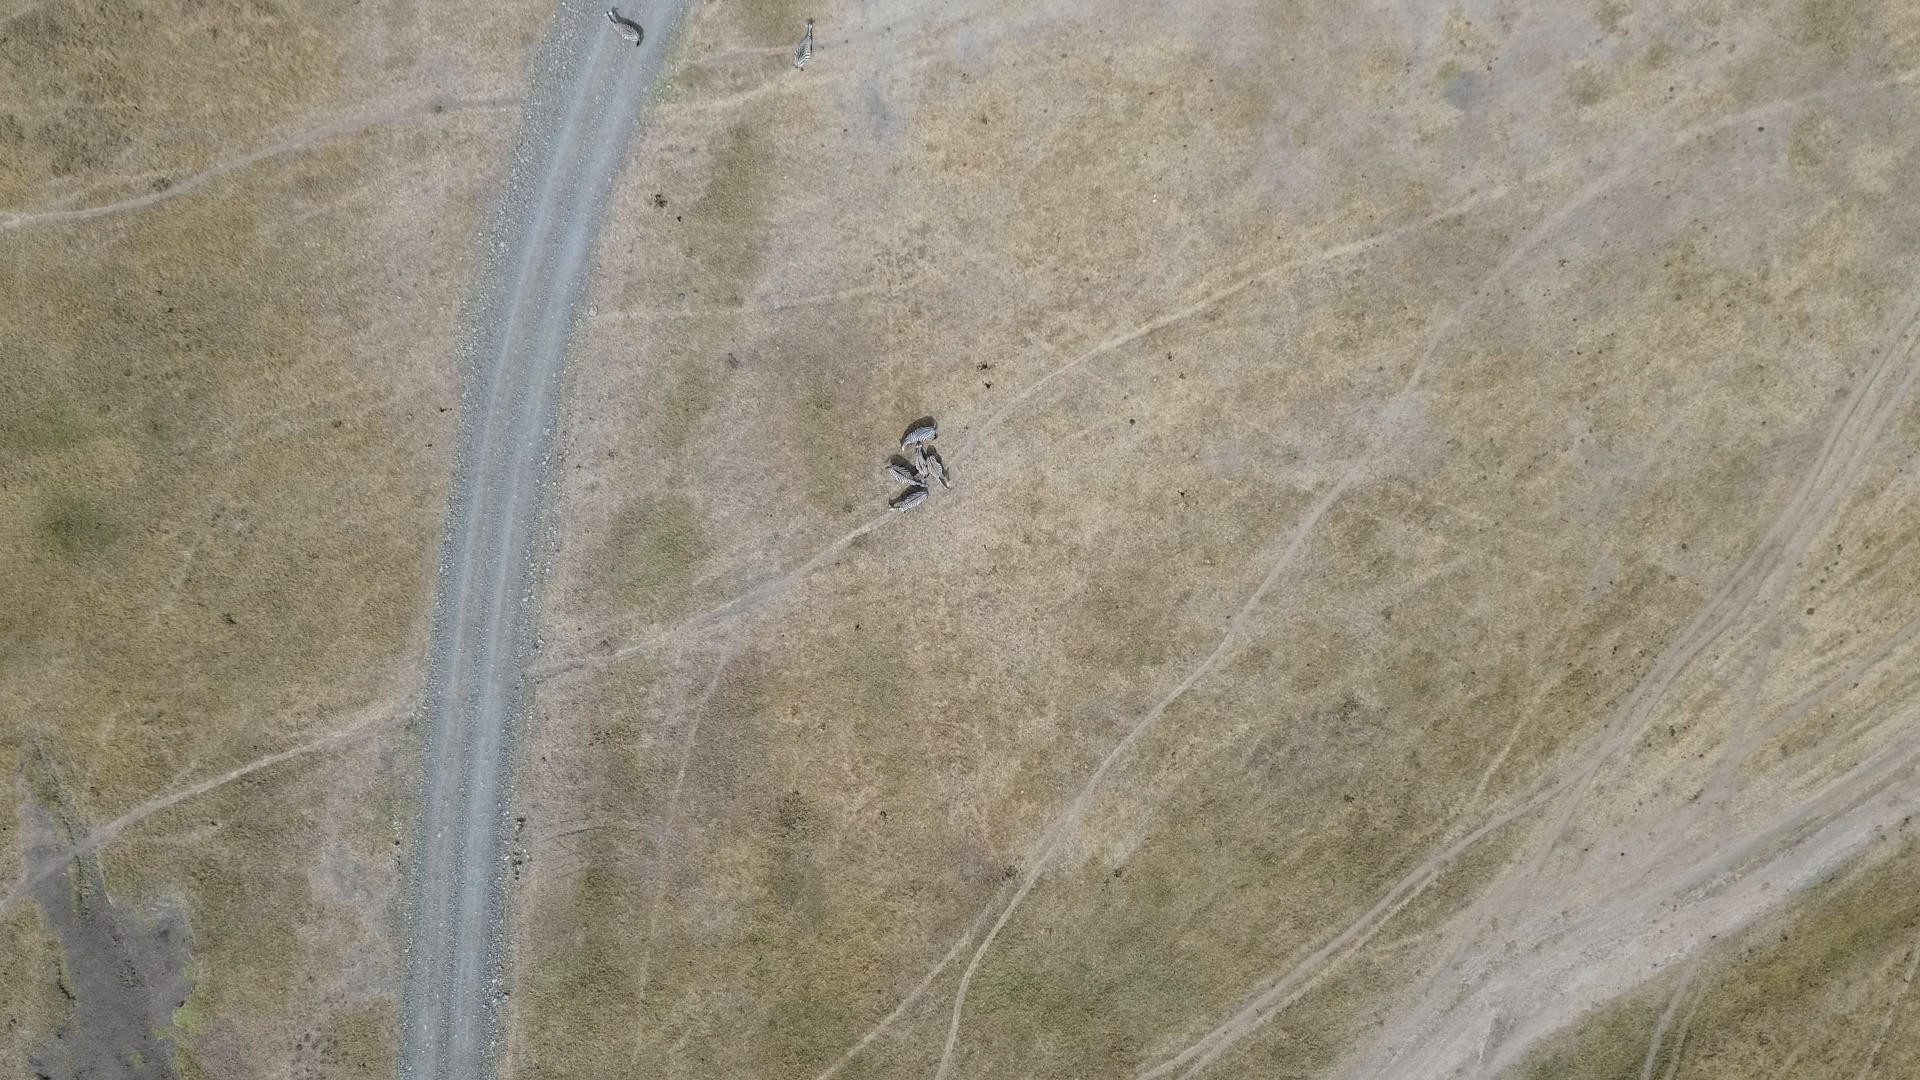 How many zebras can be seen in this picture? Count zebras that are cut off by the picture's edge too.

7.